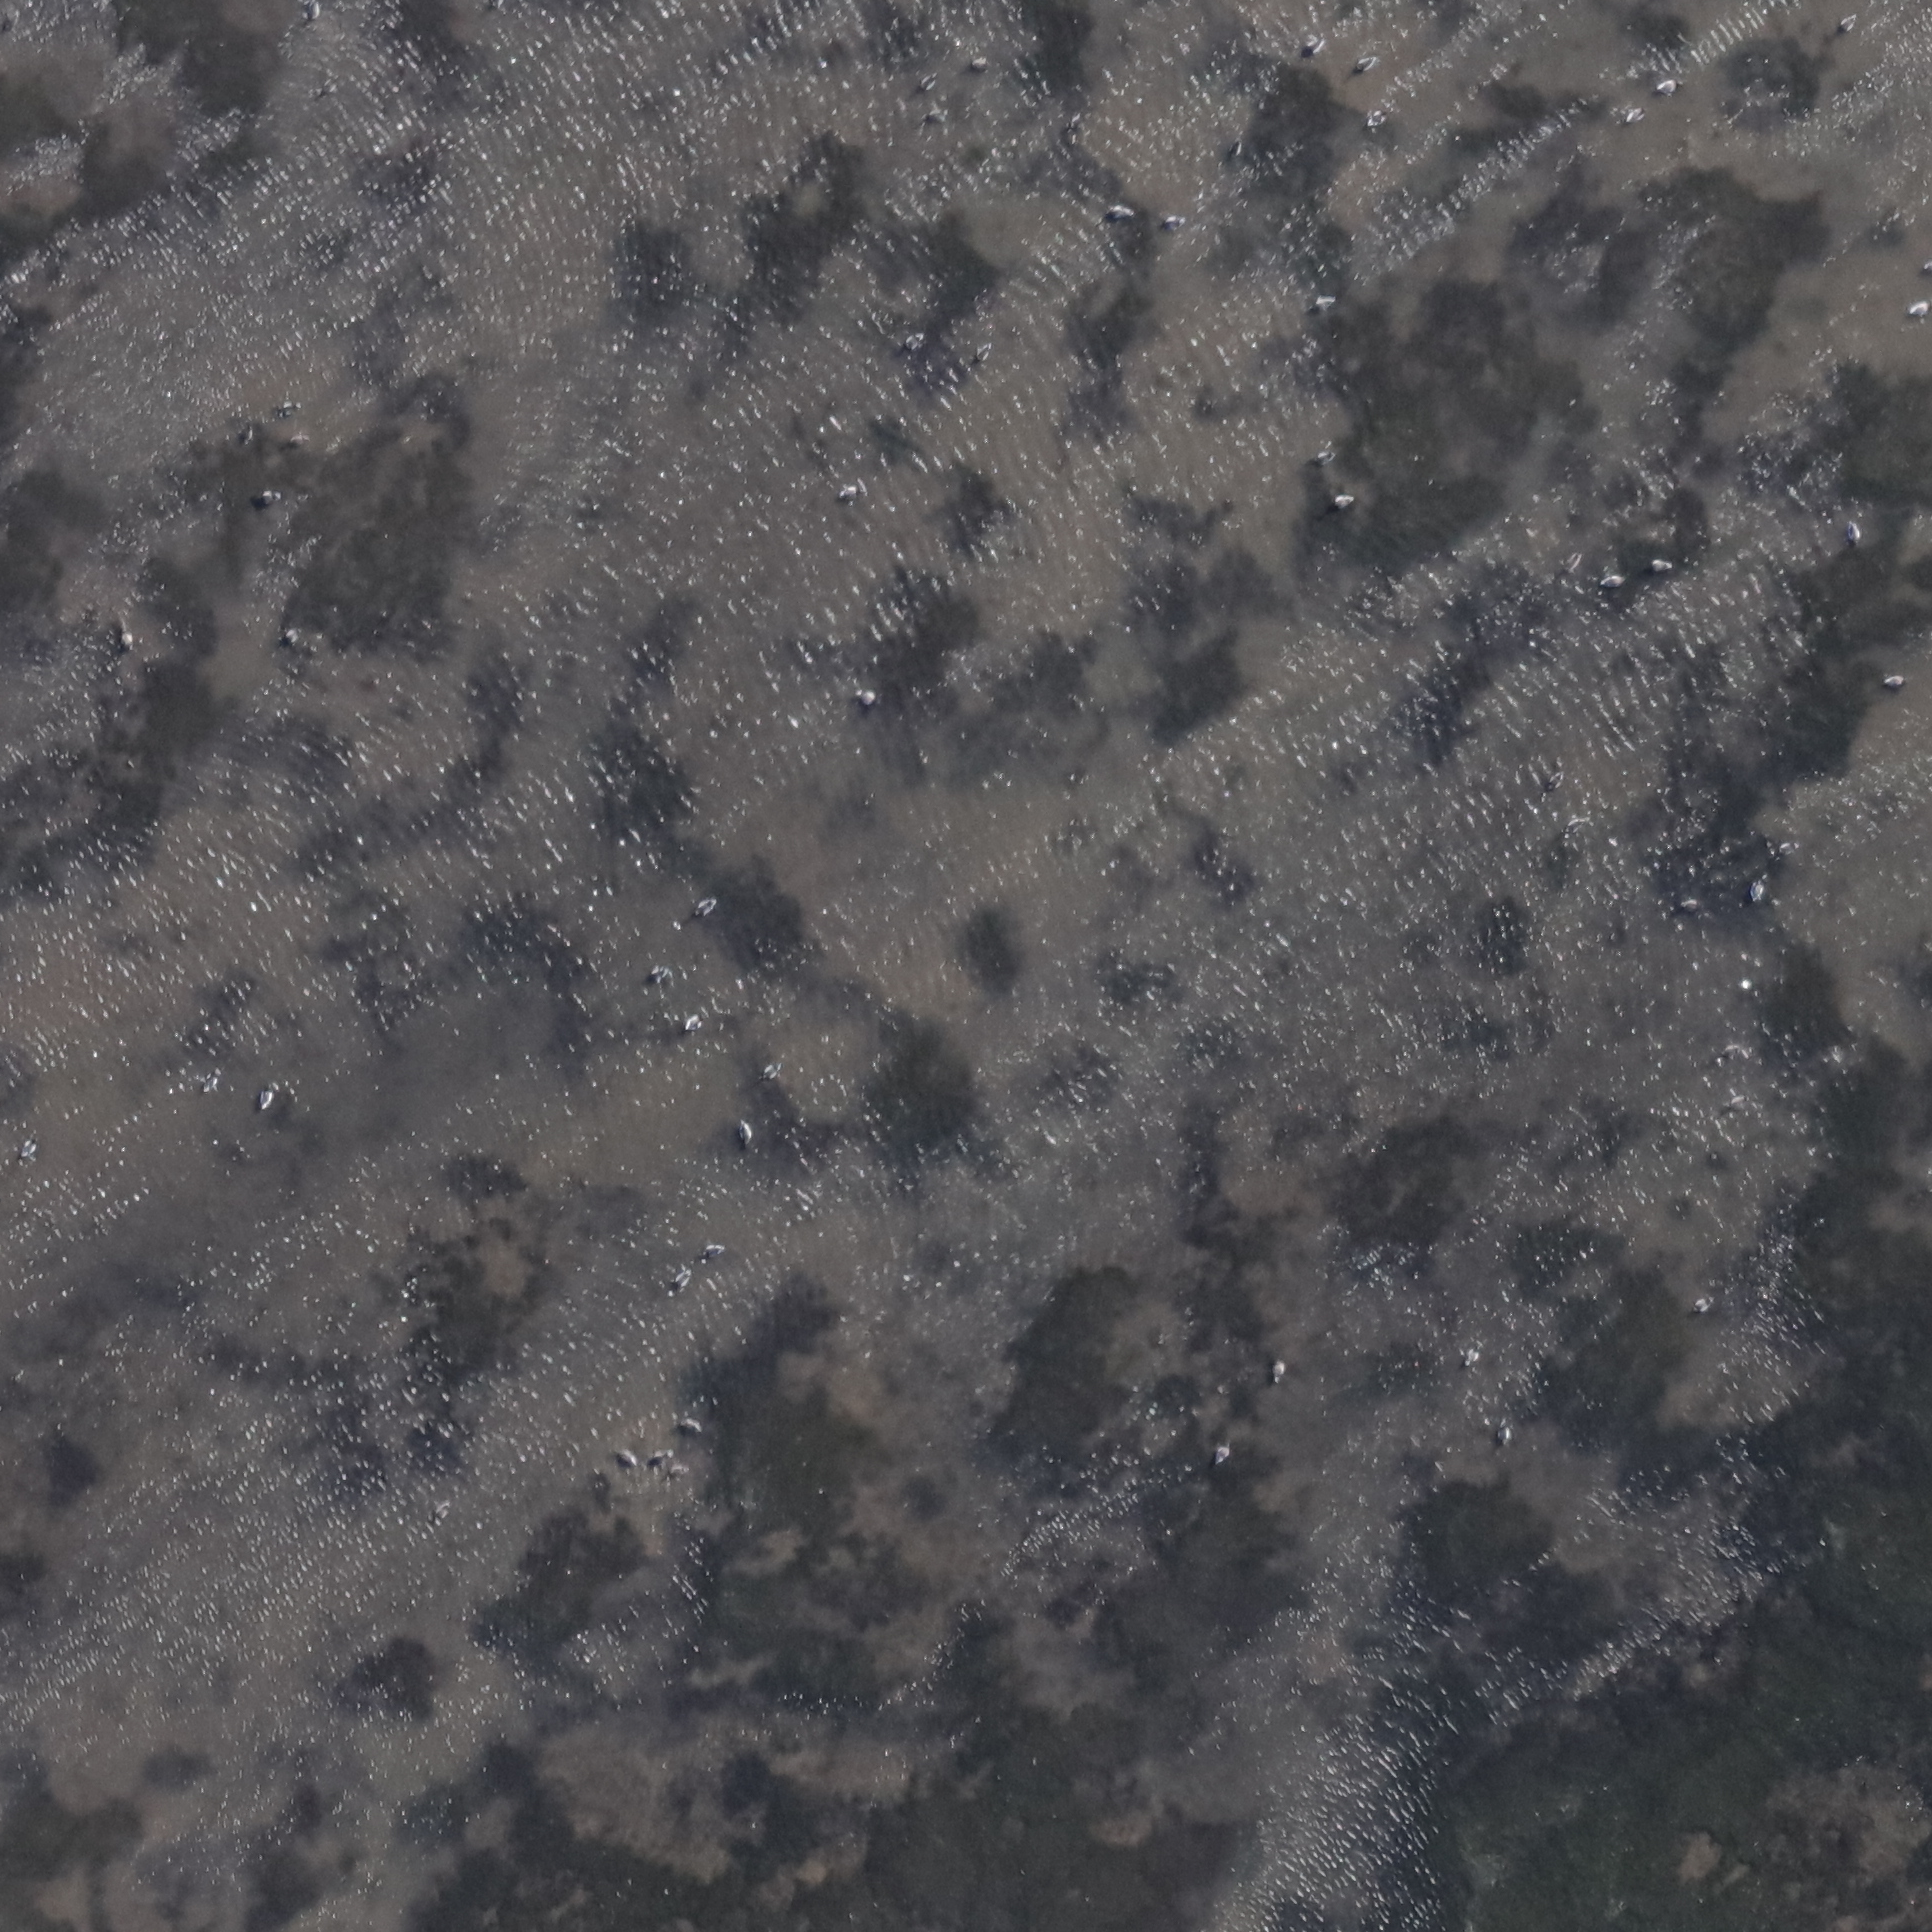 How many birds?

58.